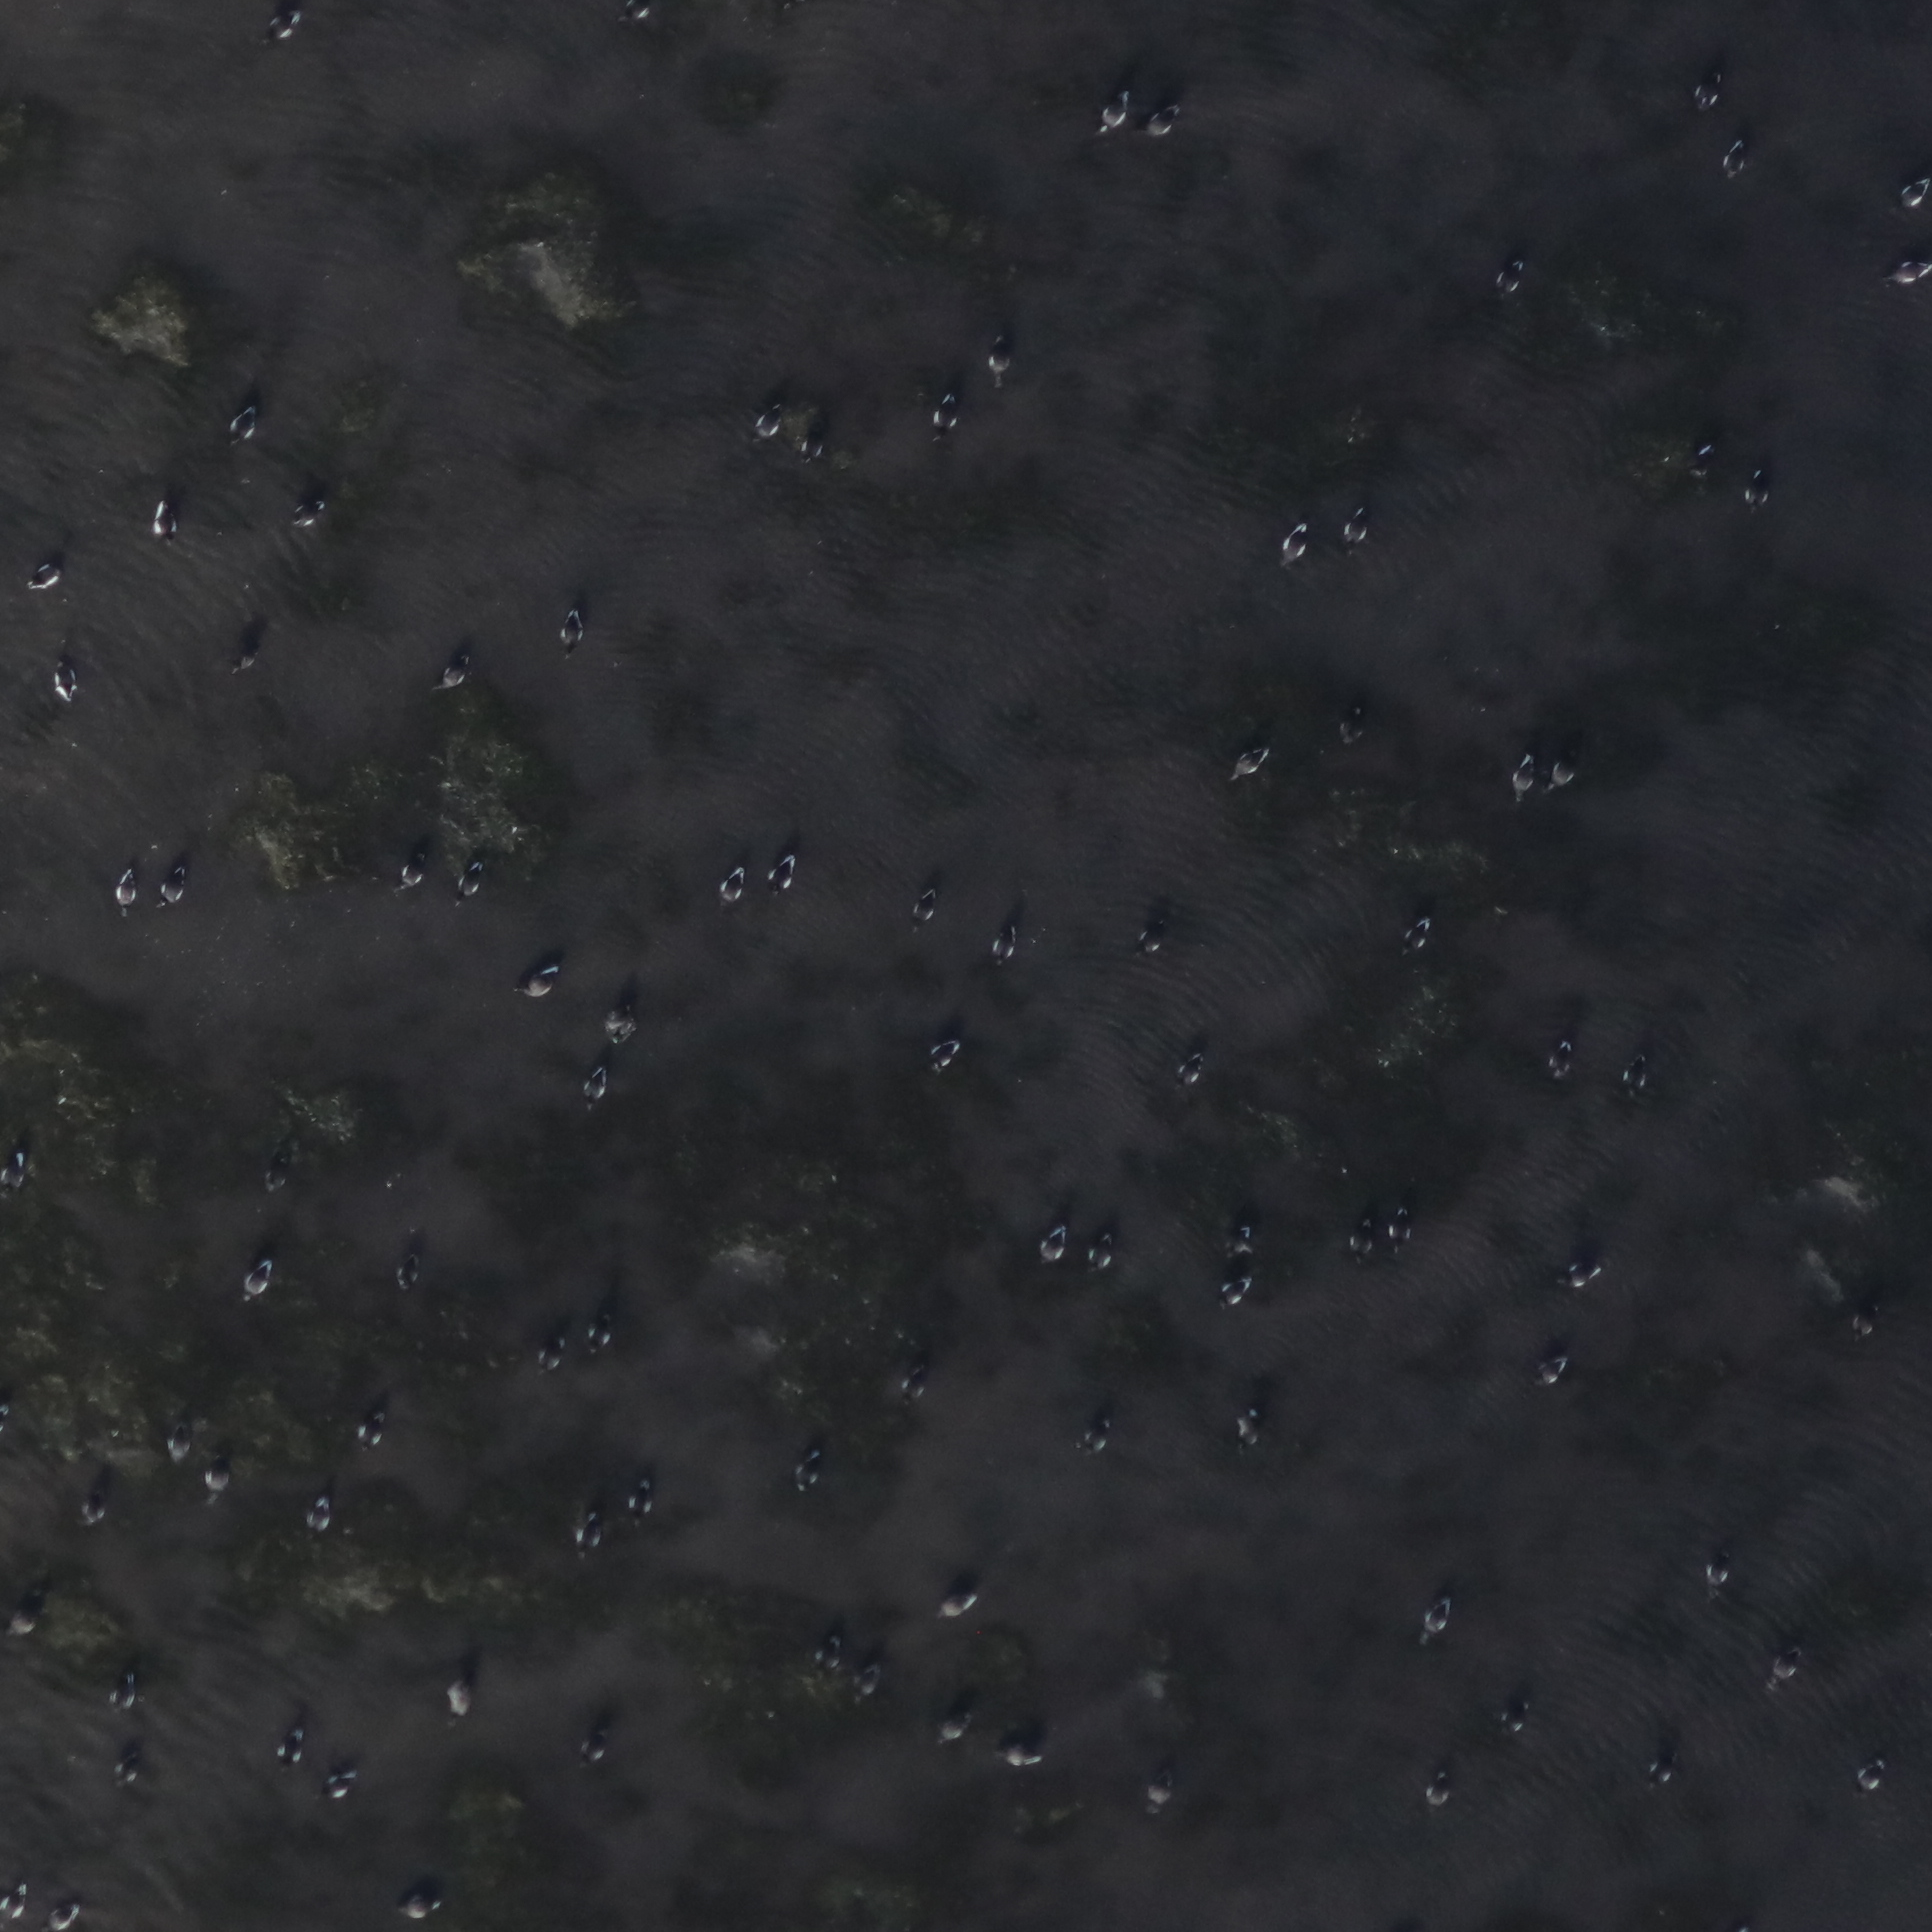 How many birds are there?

95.